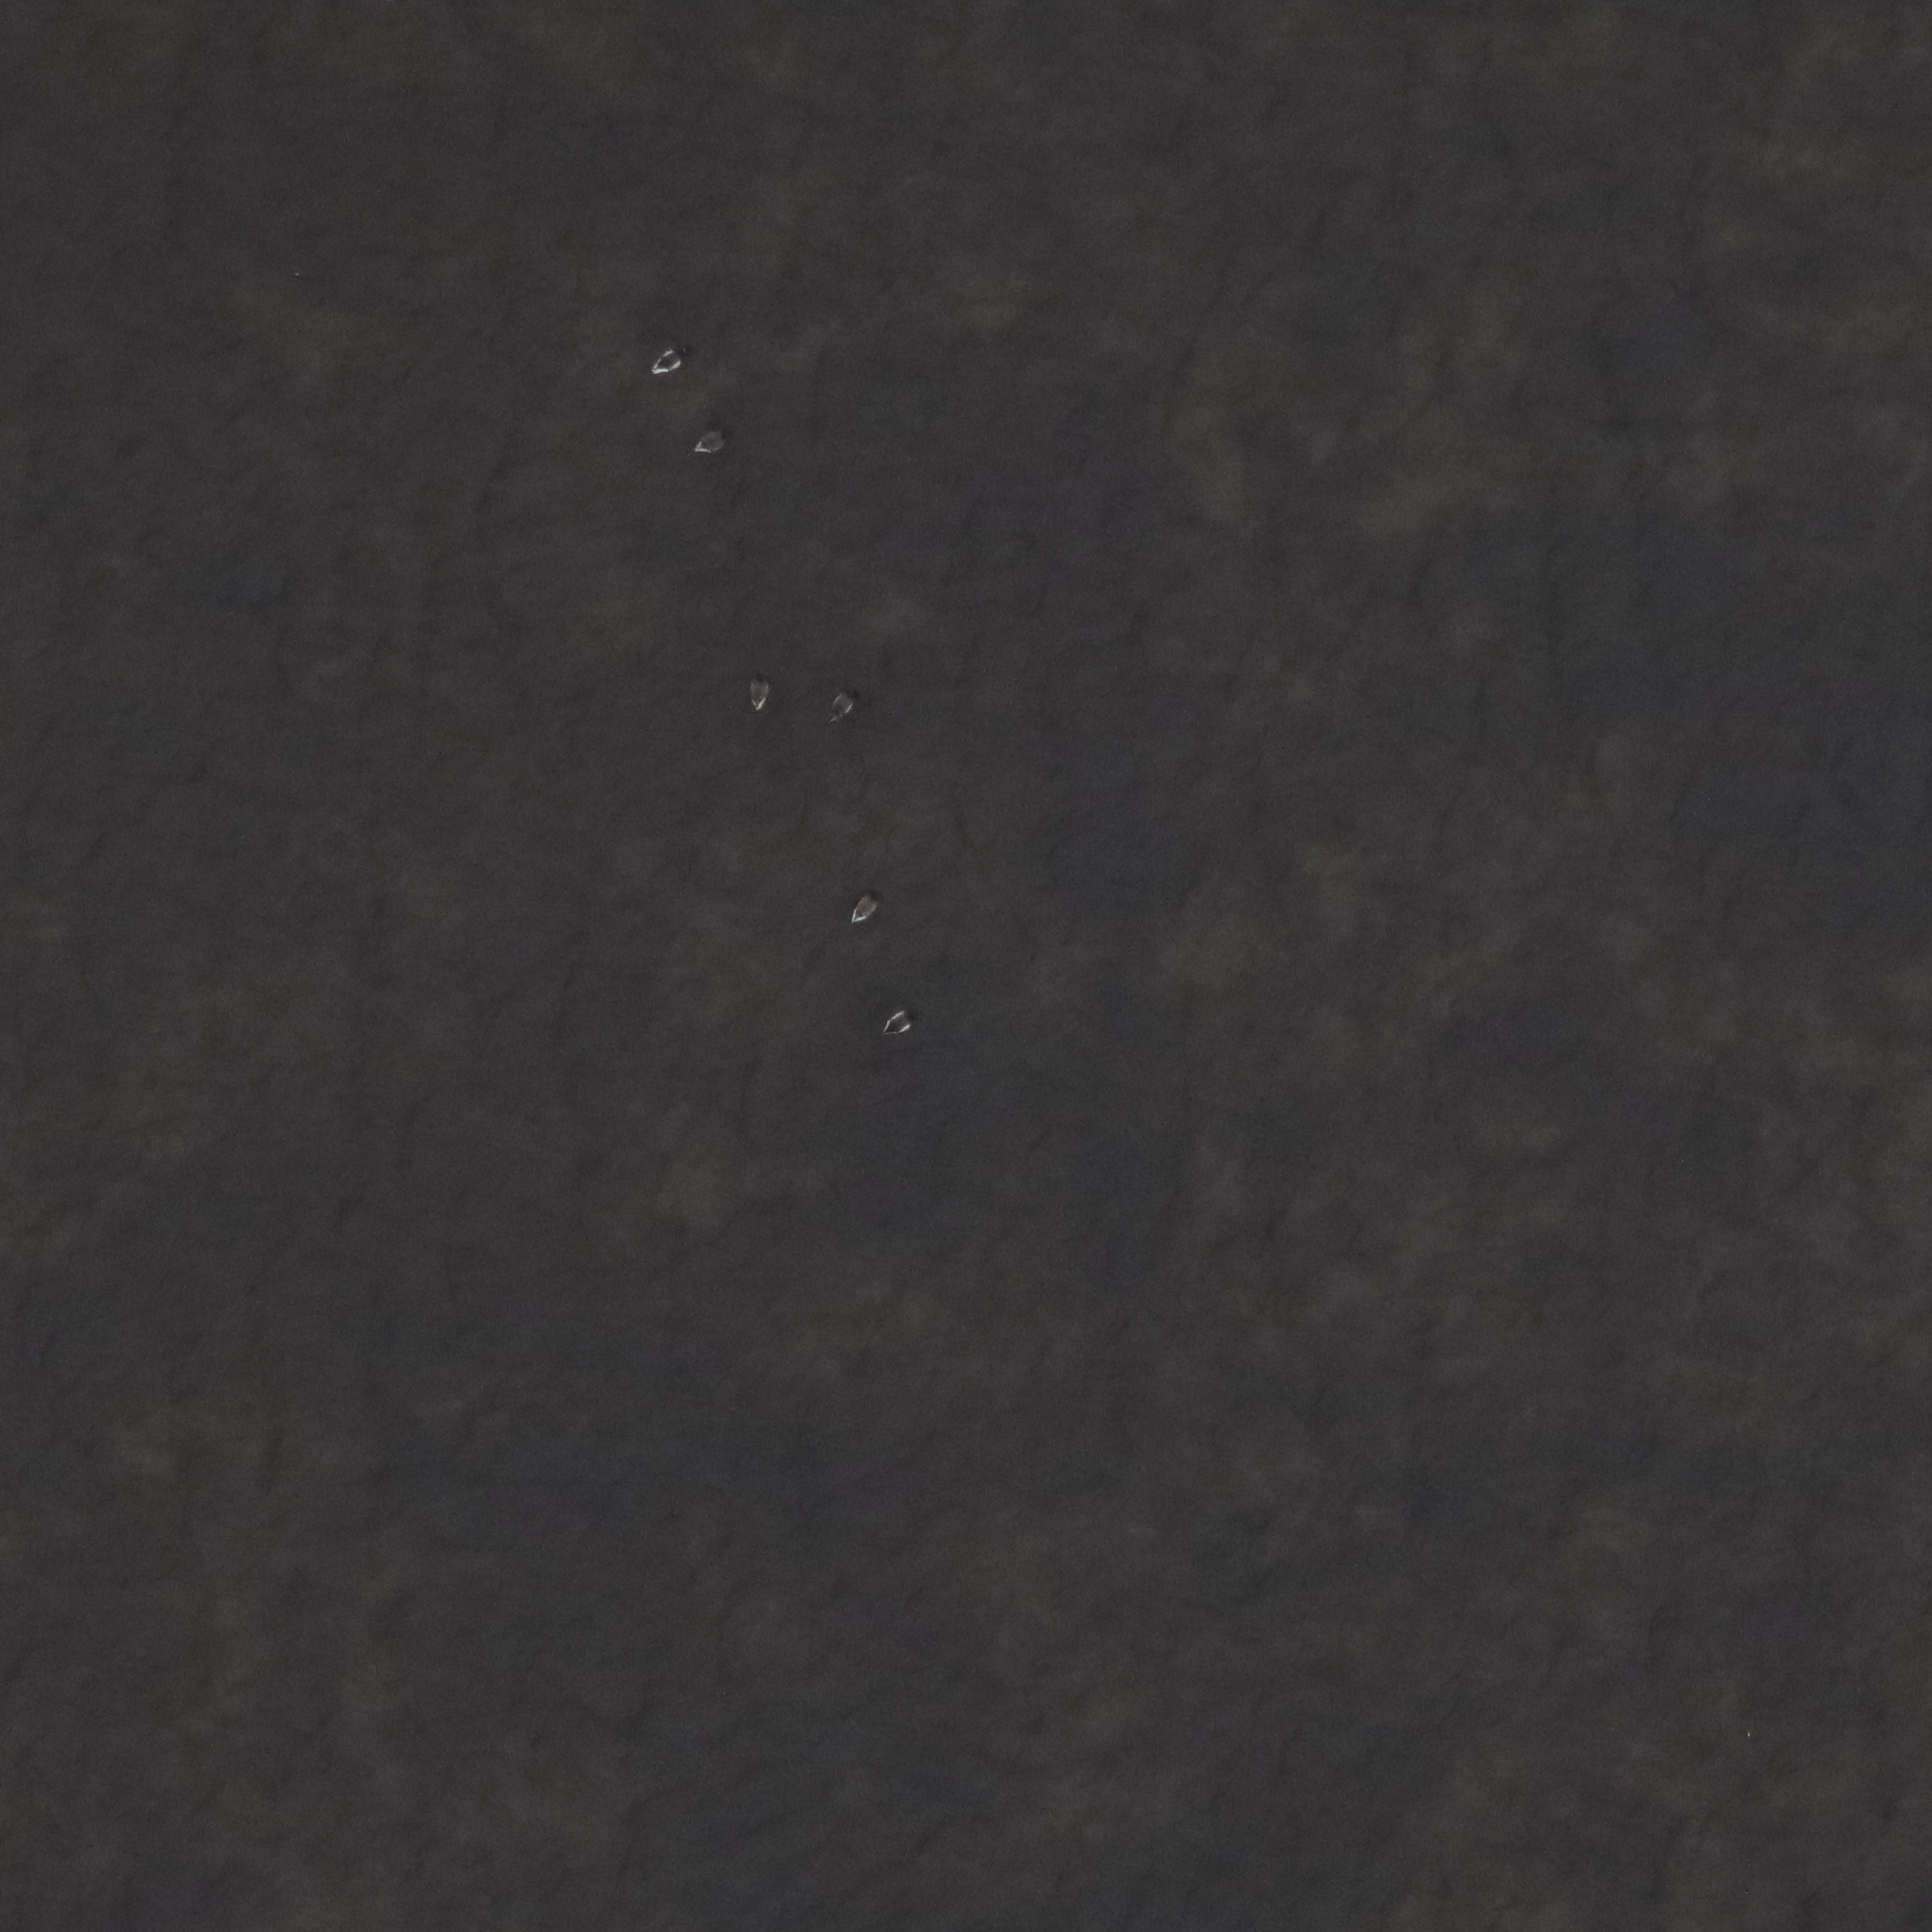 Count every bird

6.